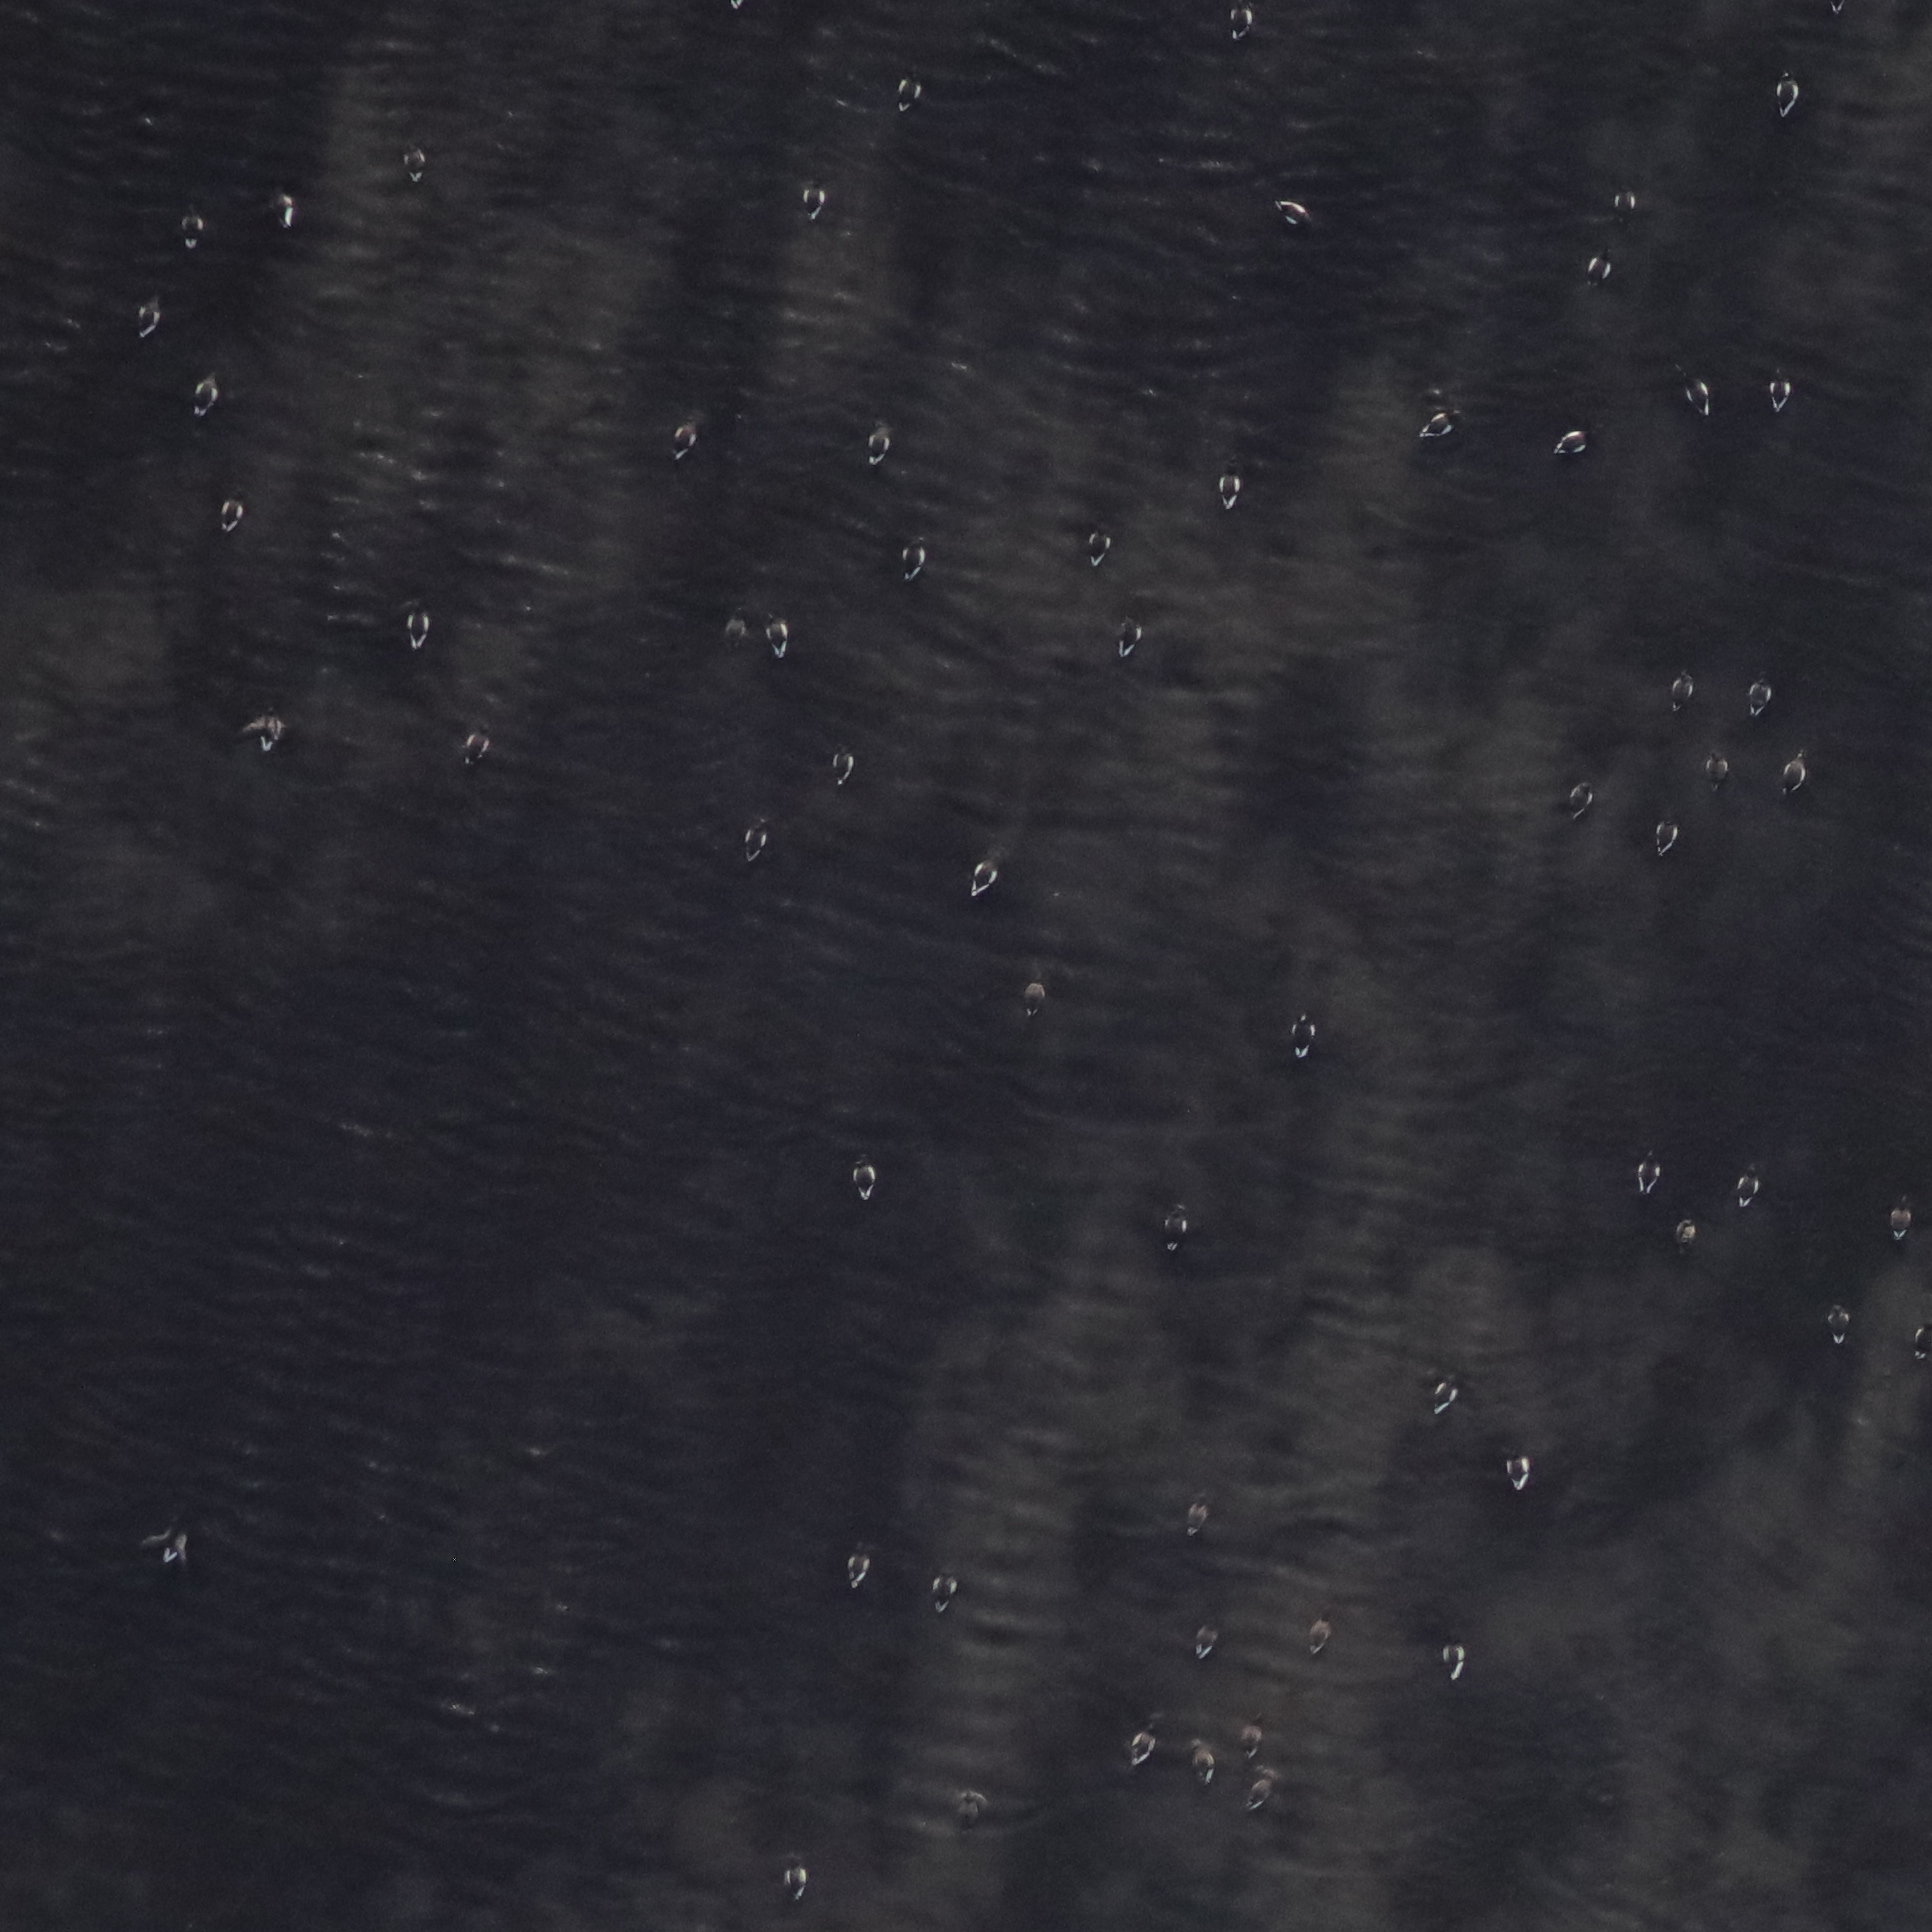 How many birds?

62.